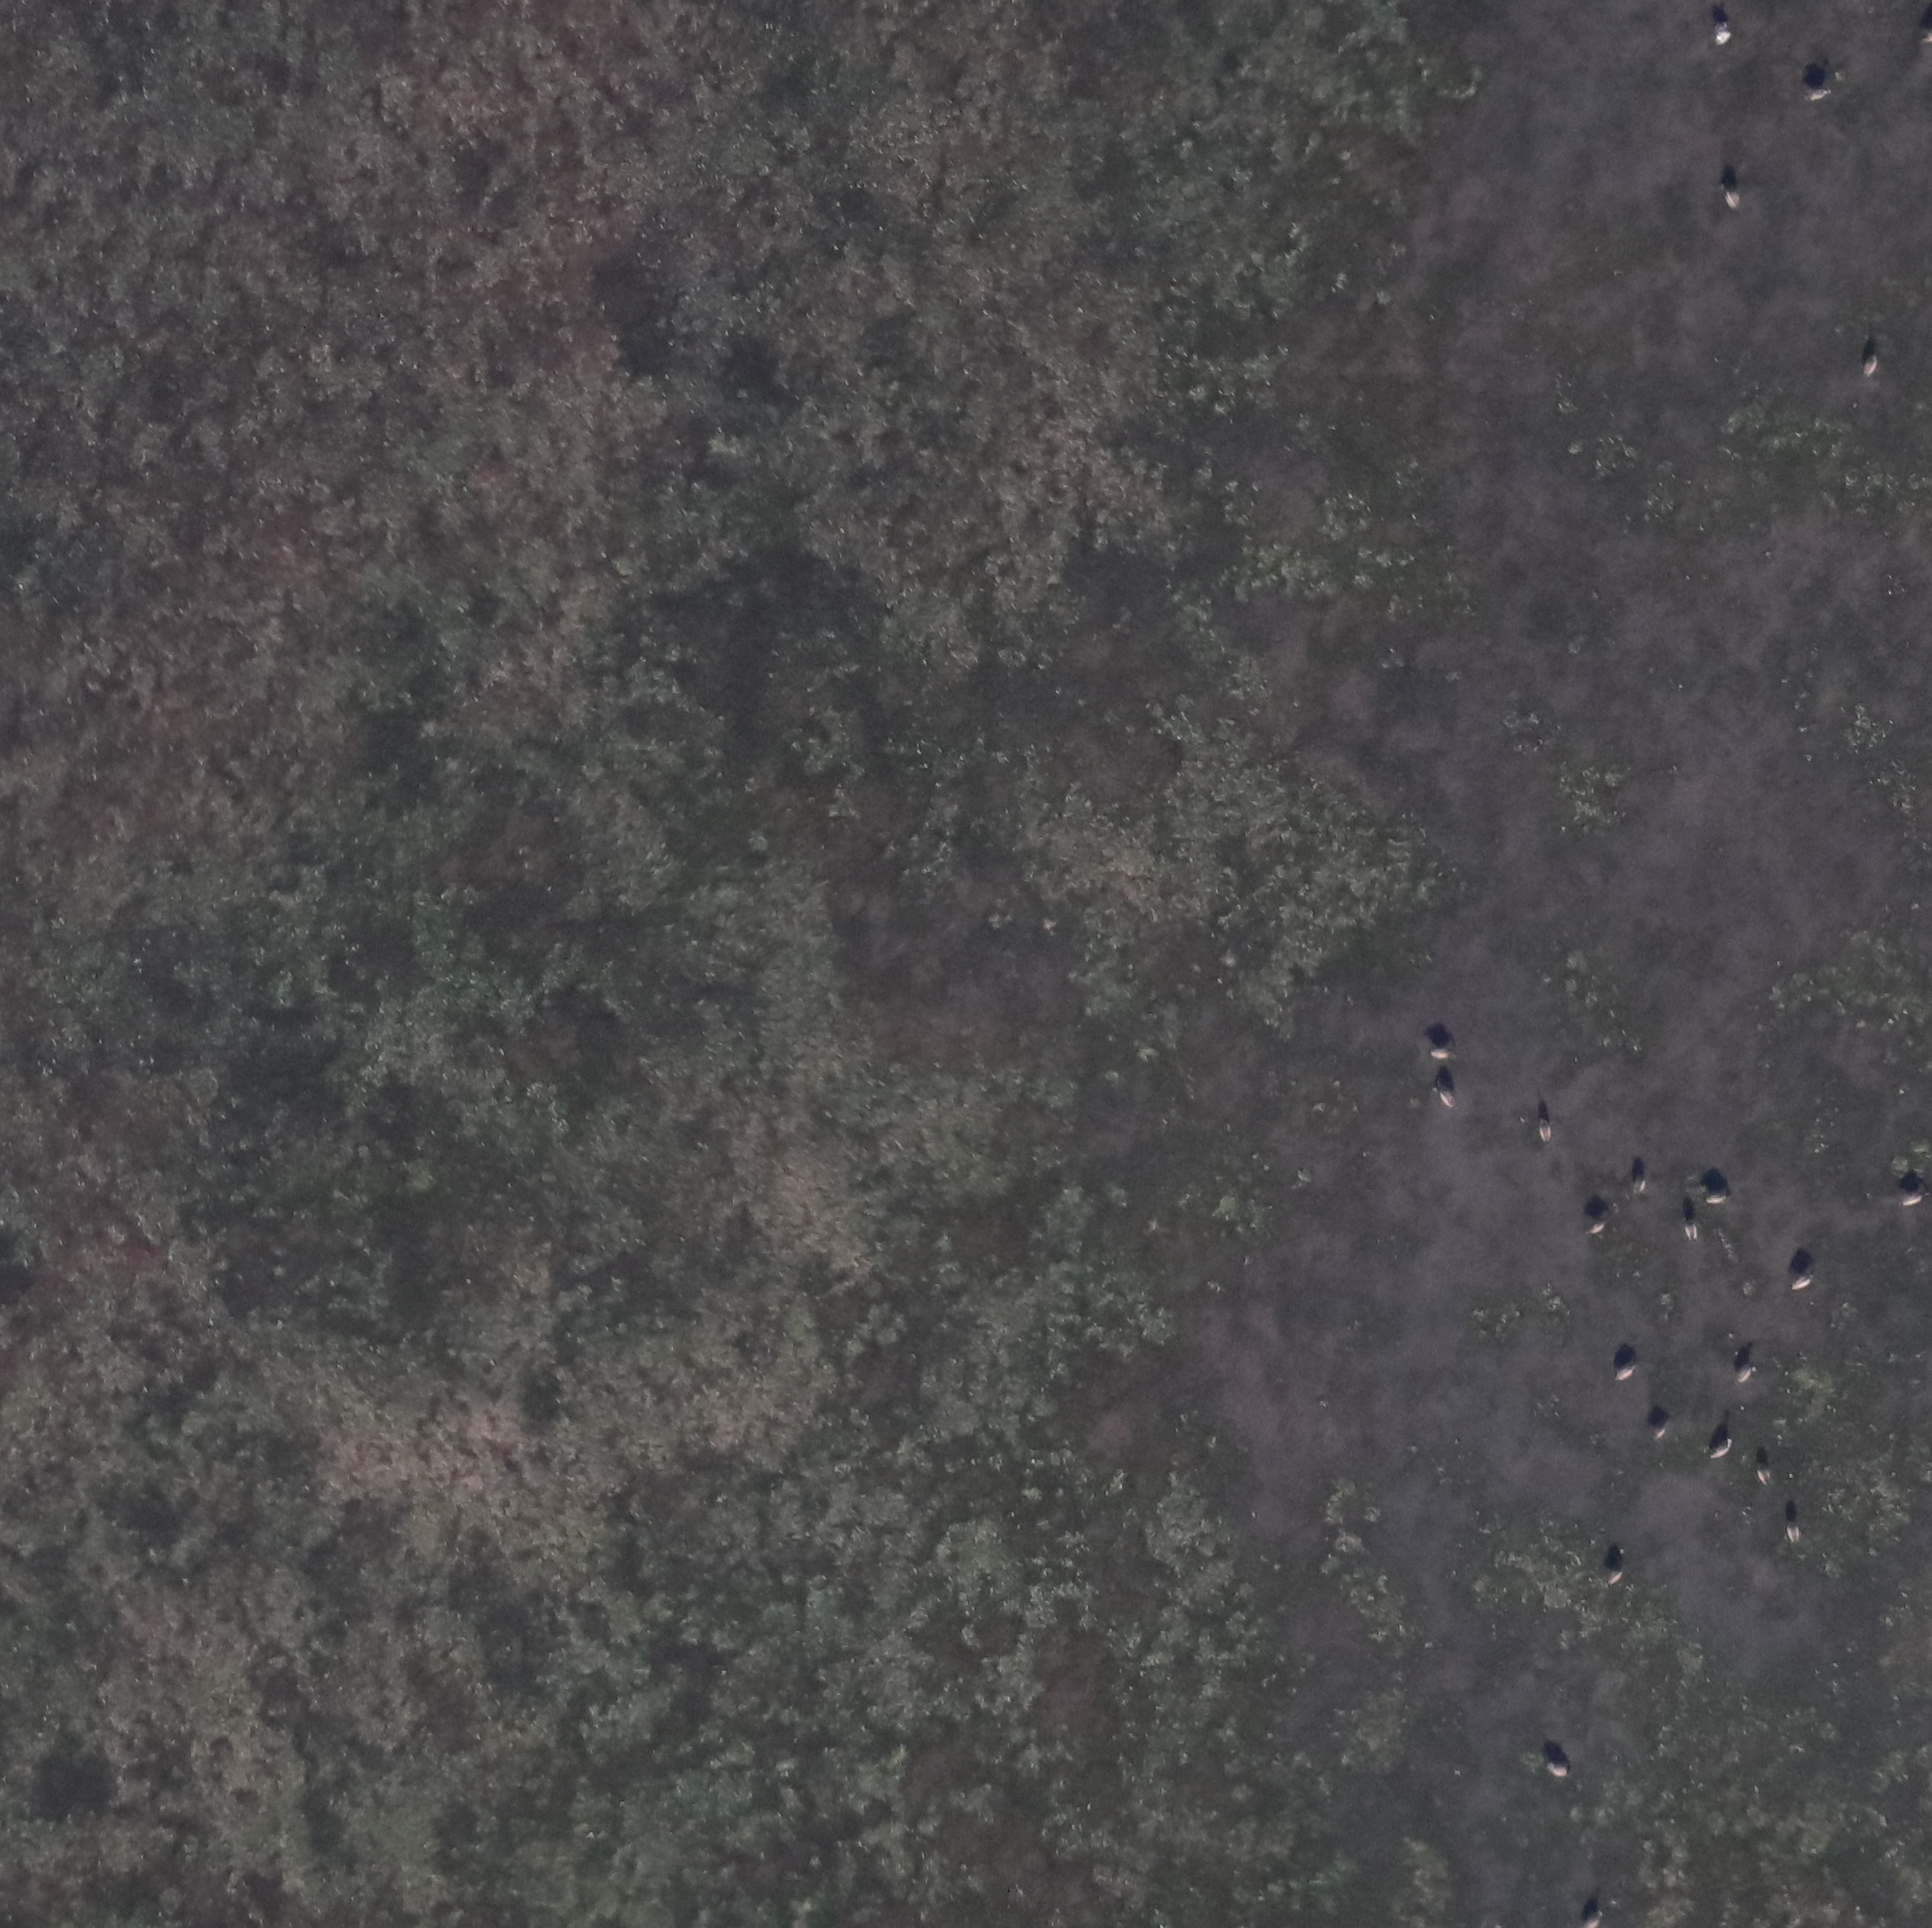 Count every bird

22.